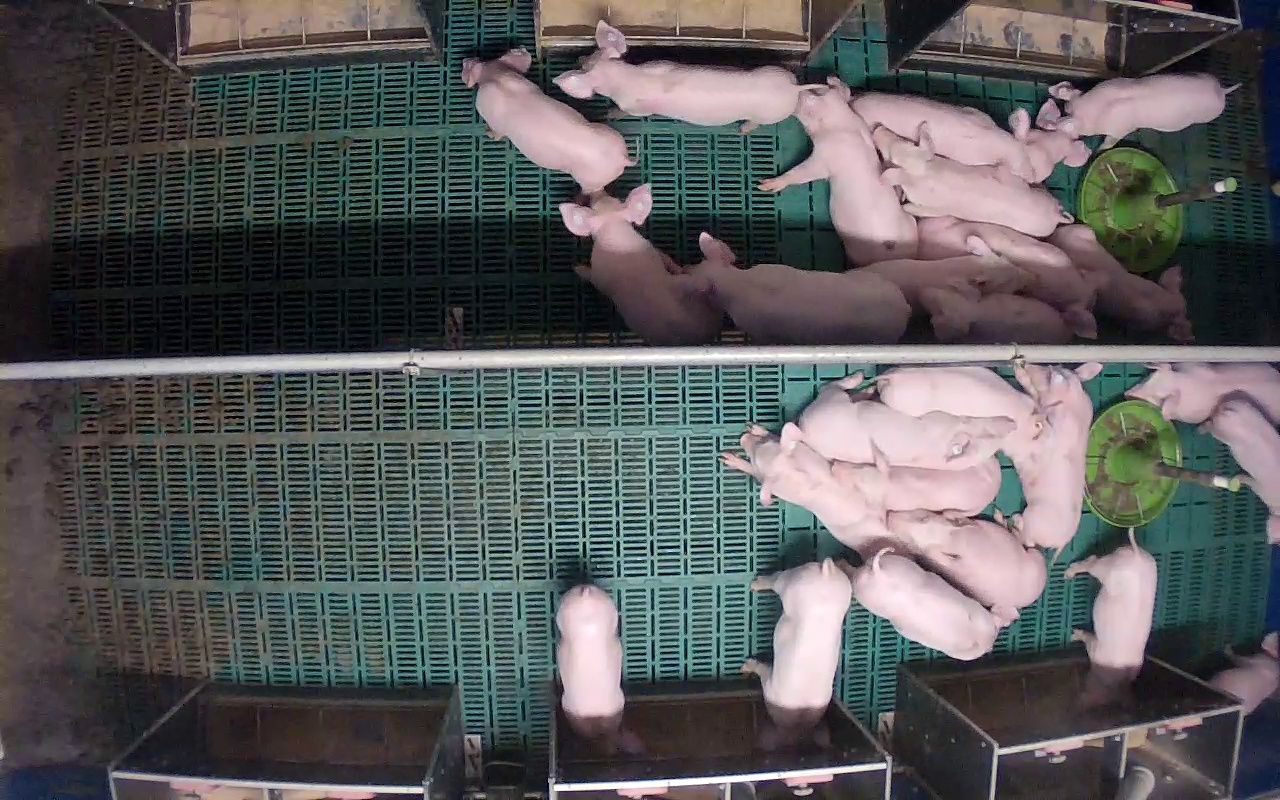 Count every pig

26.